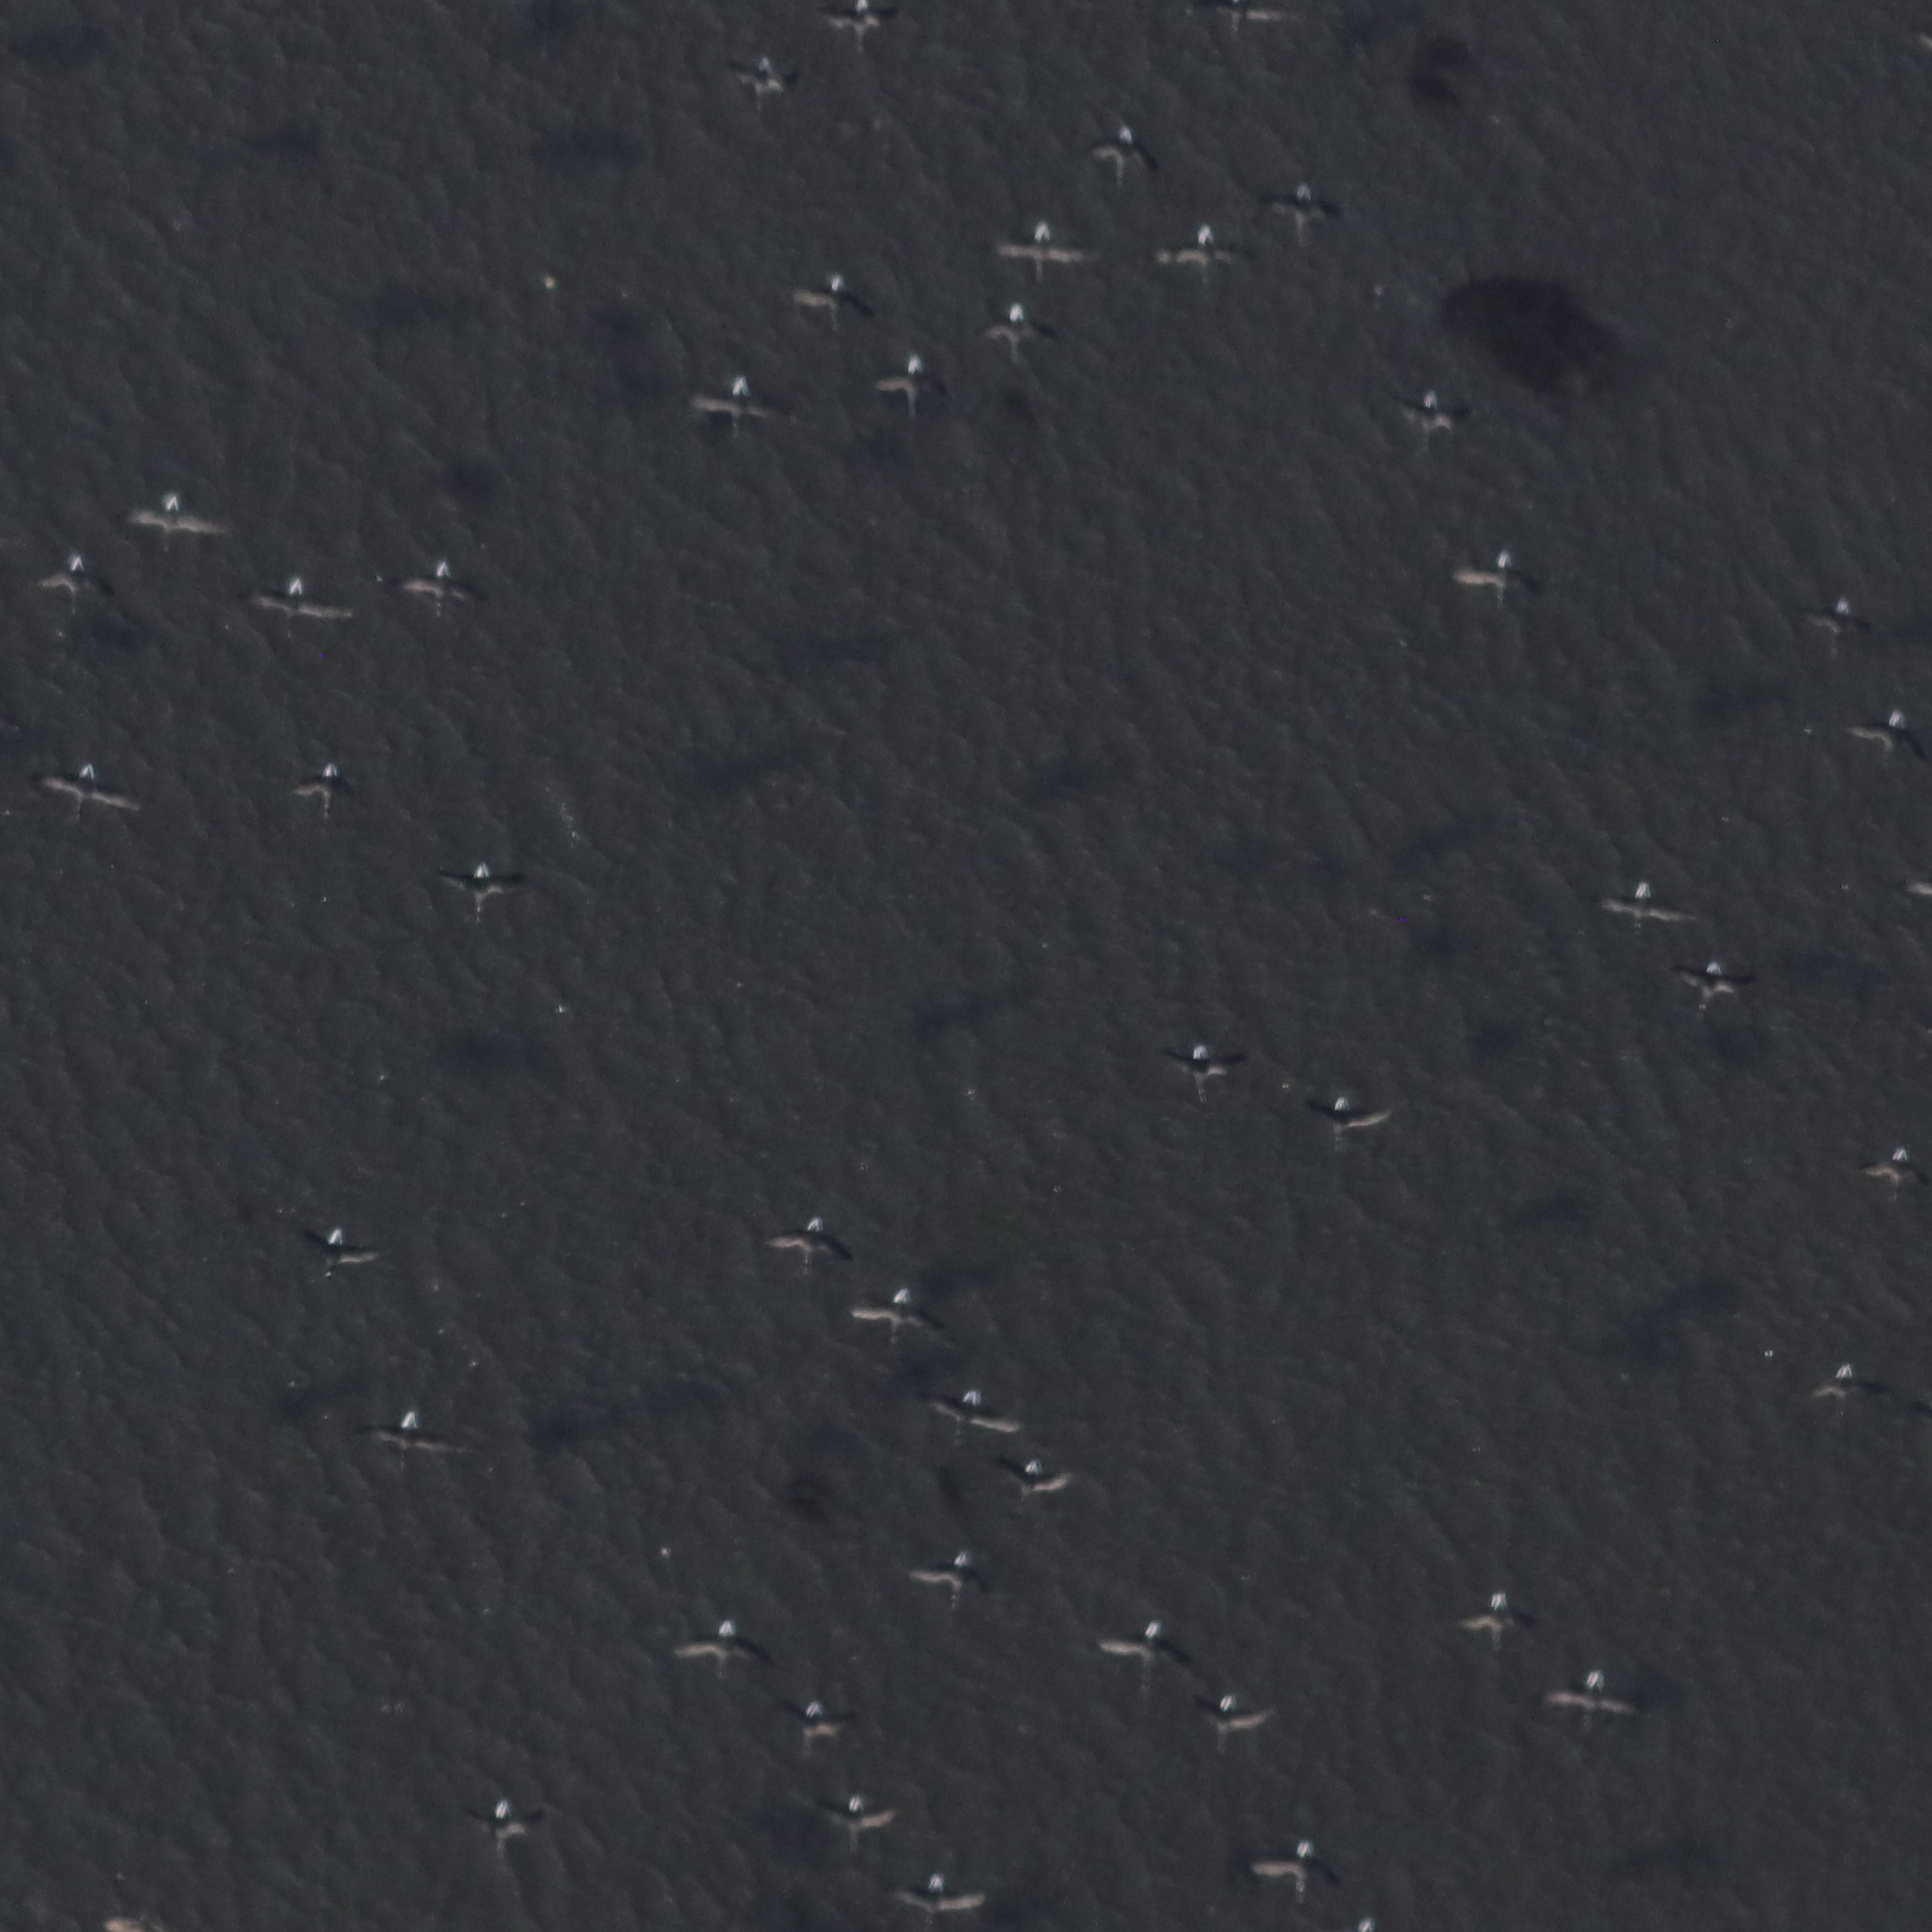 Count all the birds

46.